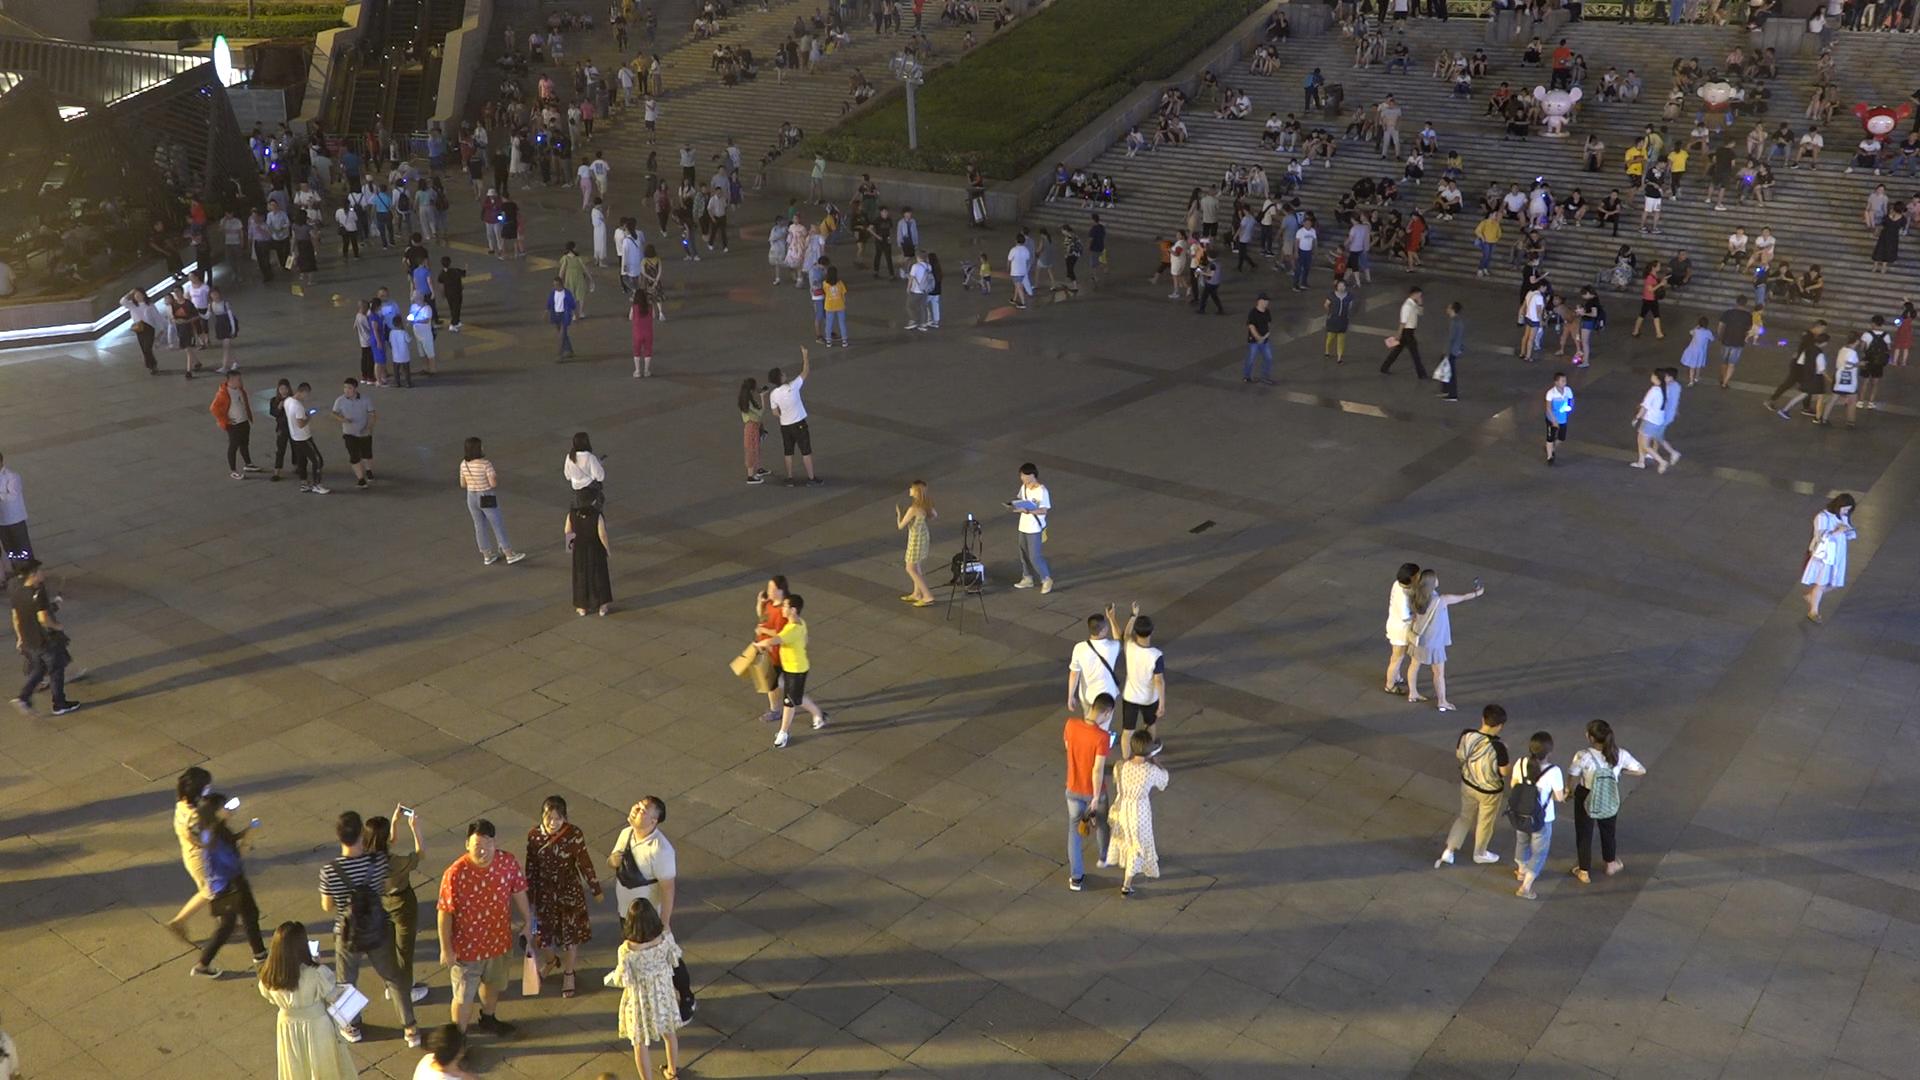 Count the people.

349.